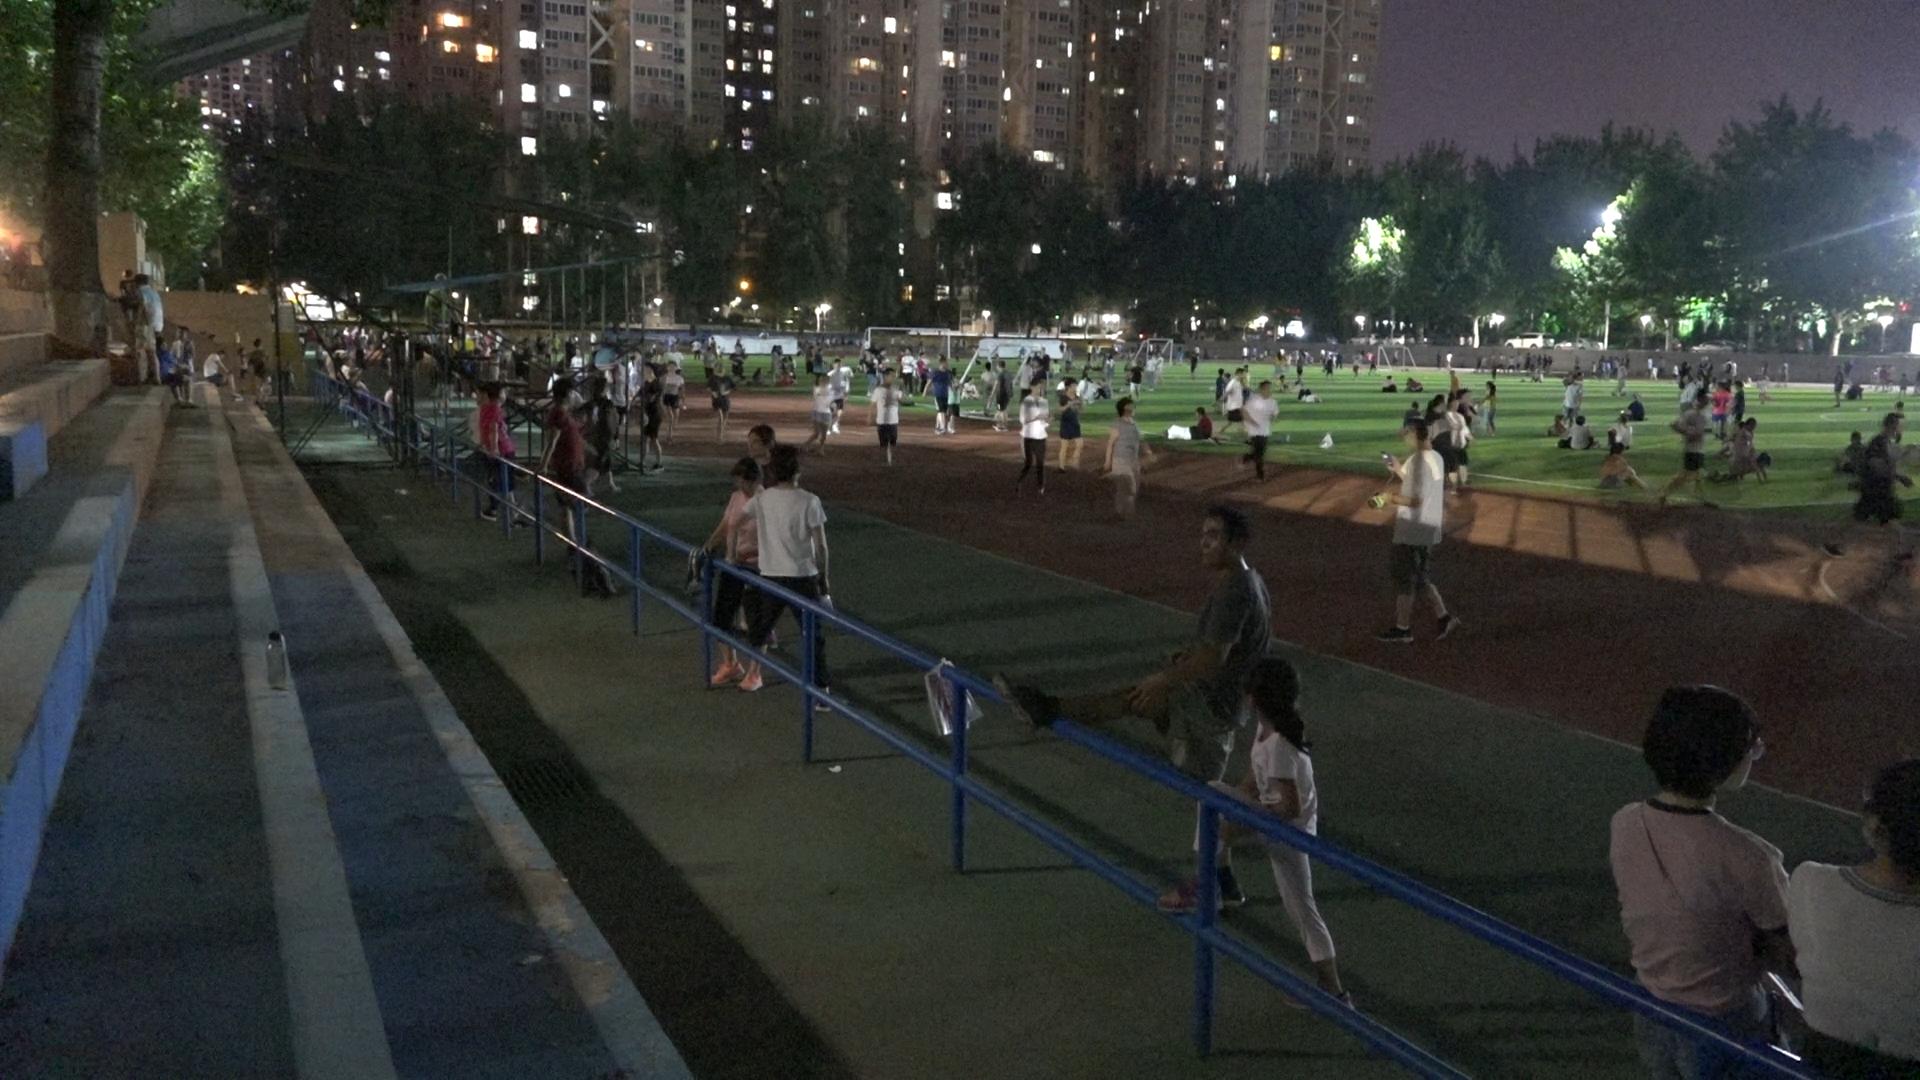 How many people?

191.